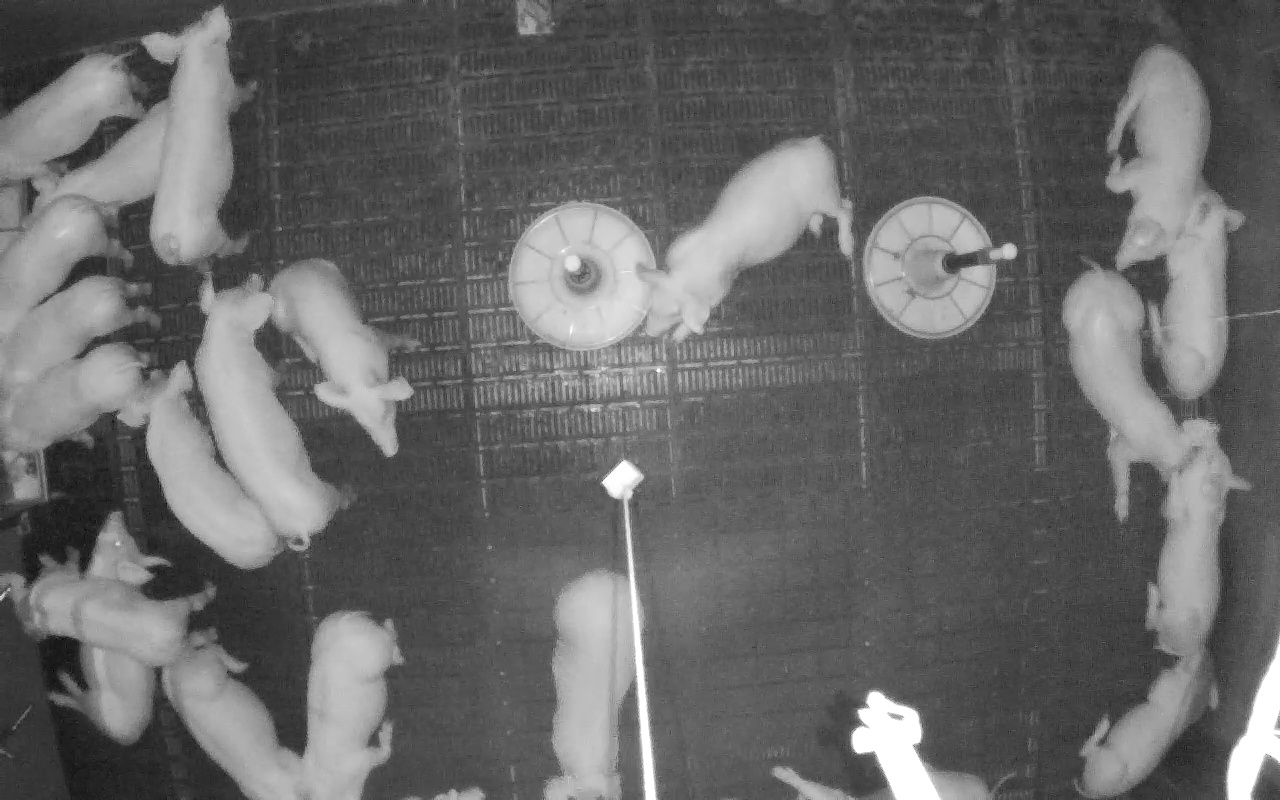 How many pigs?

21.